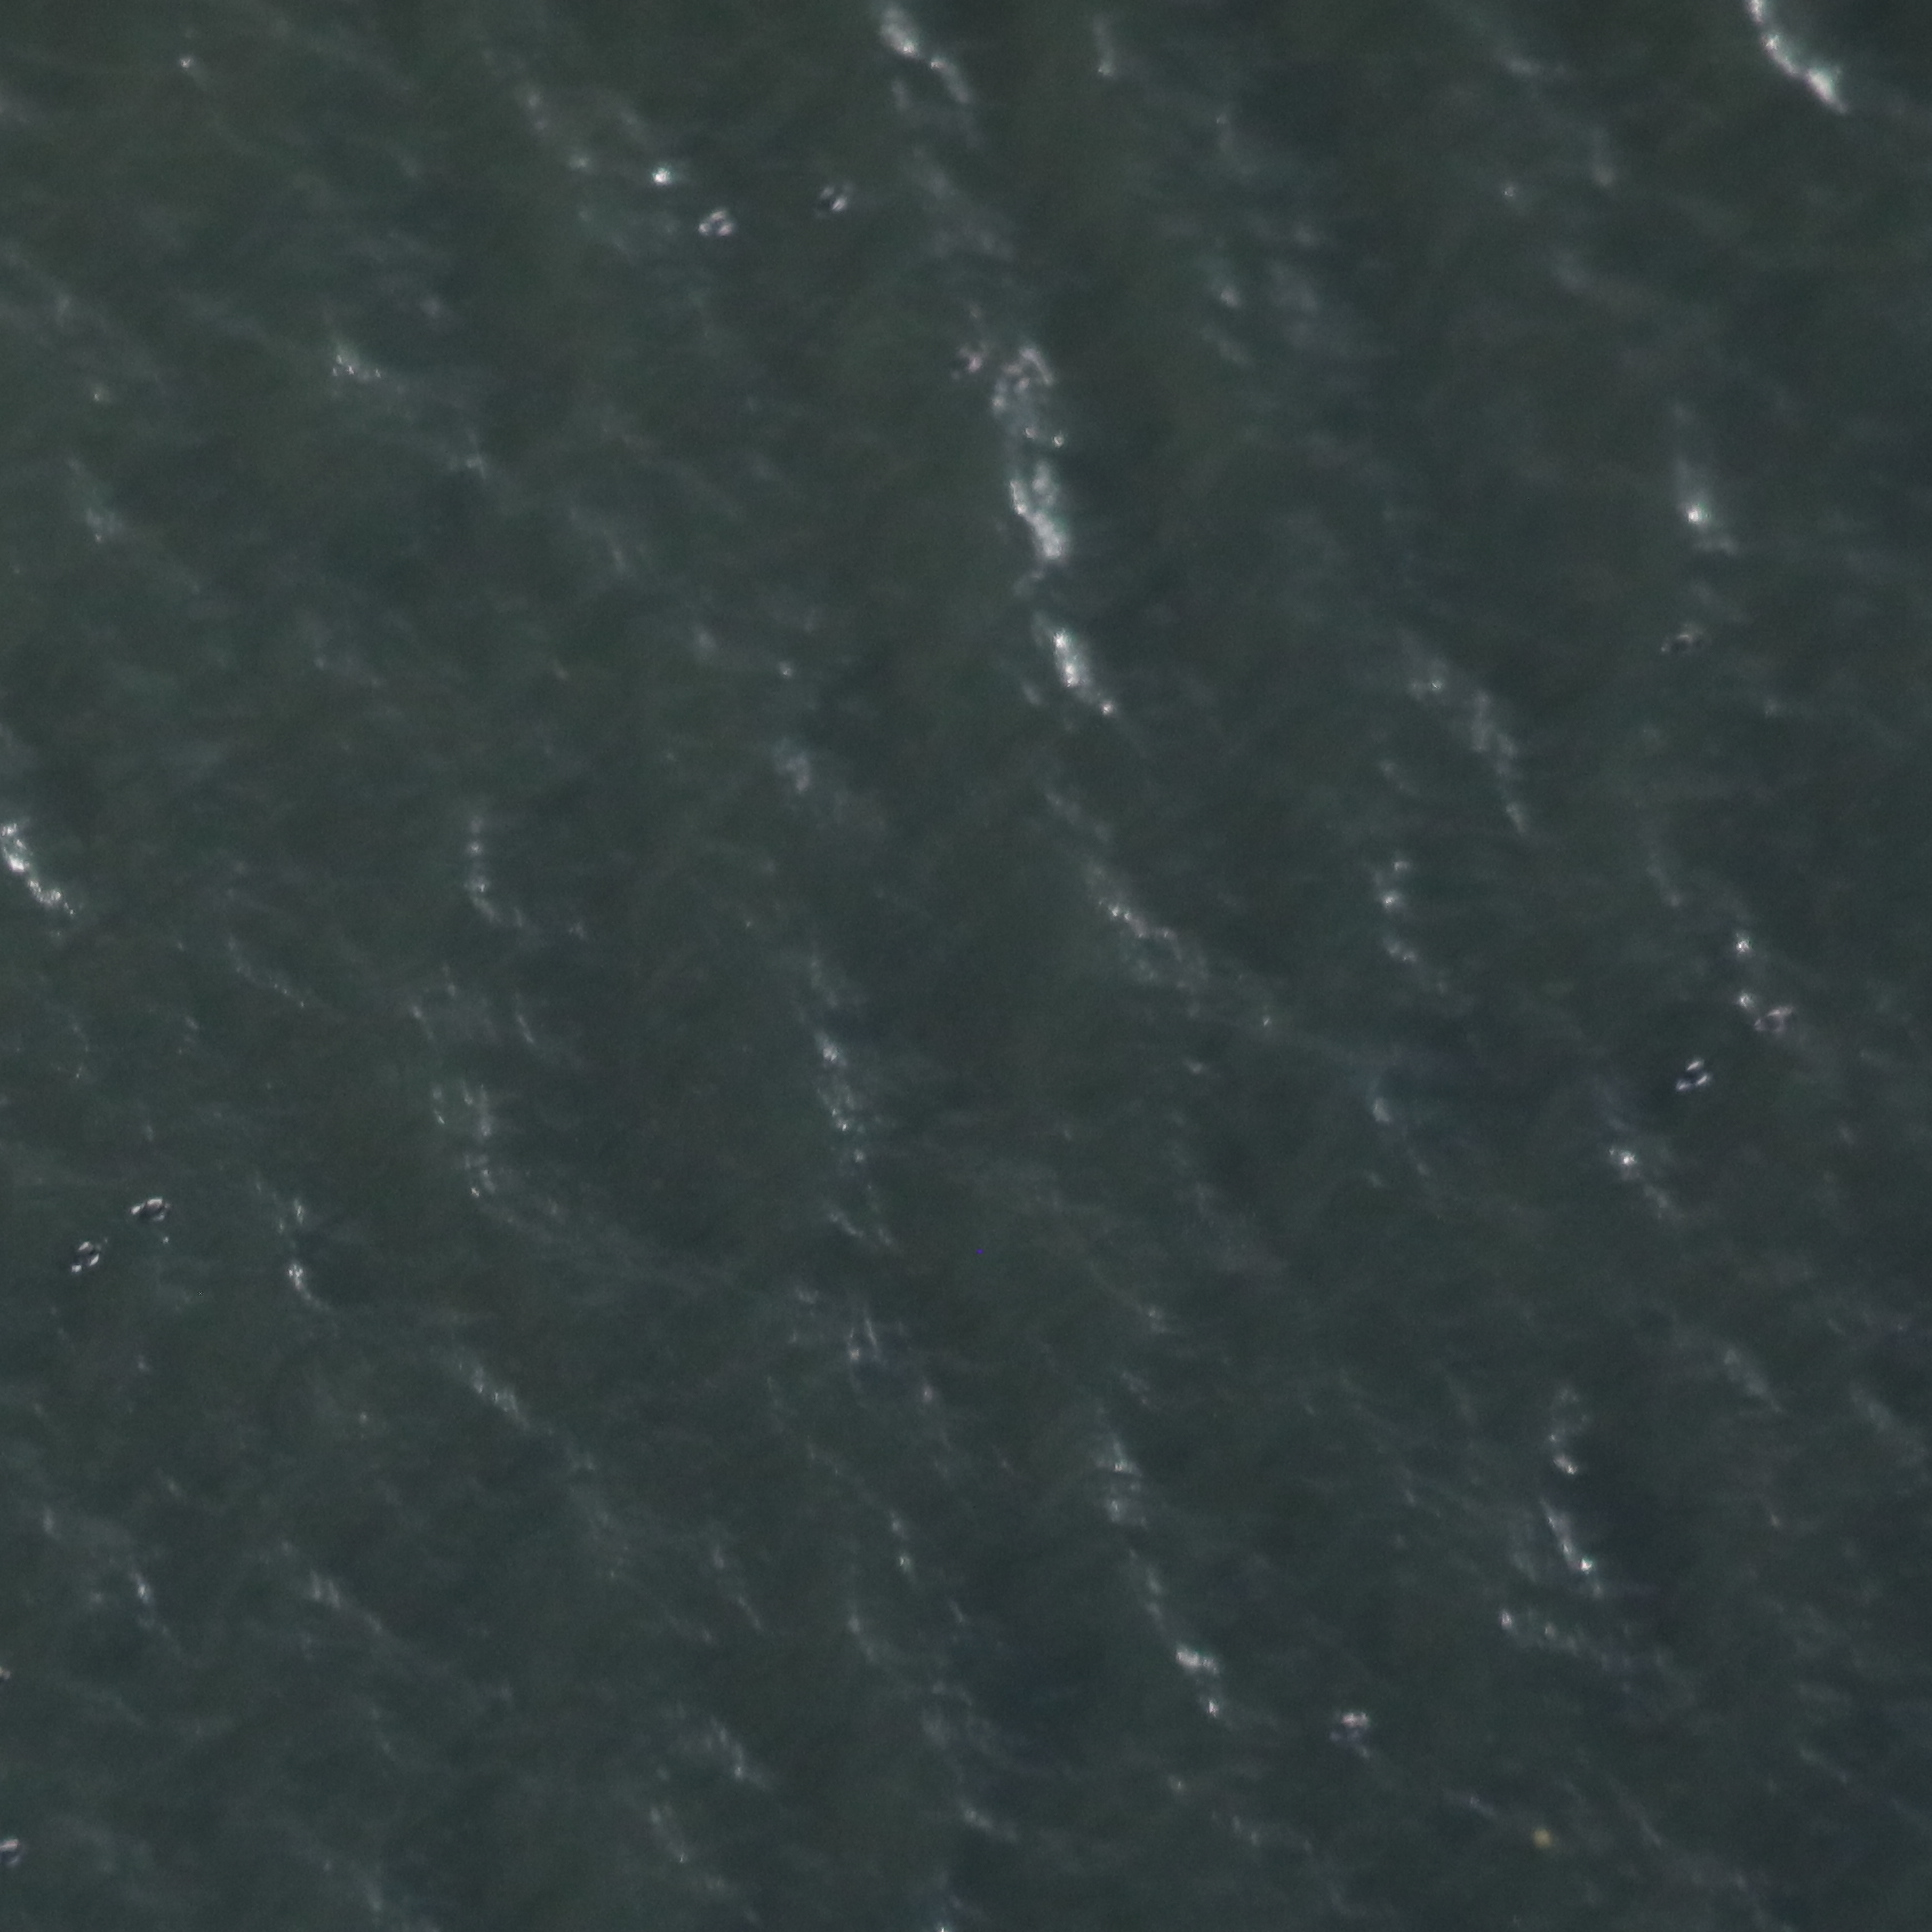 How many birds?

11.